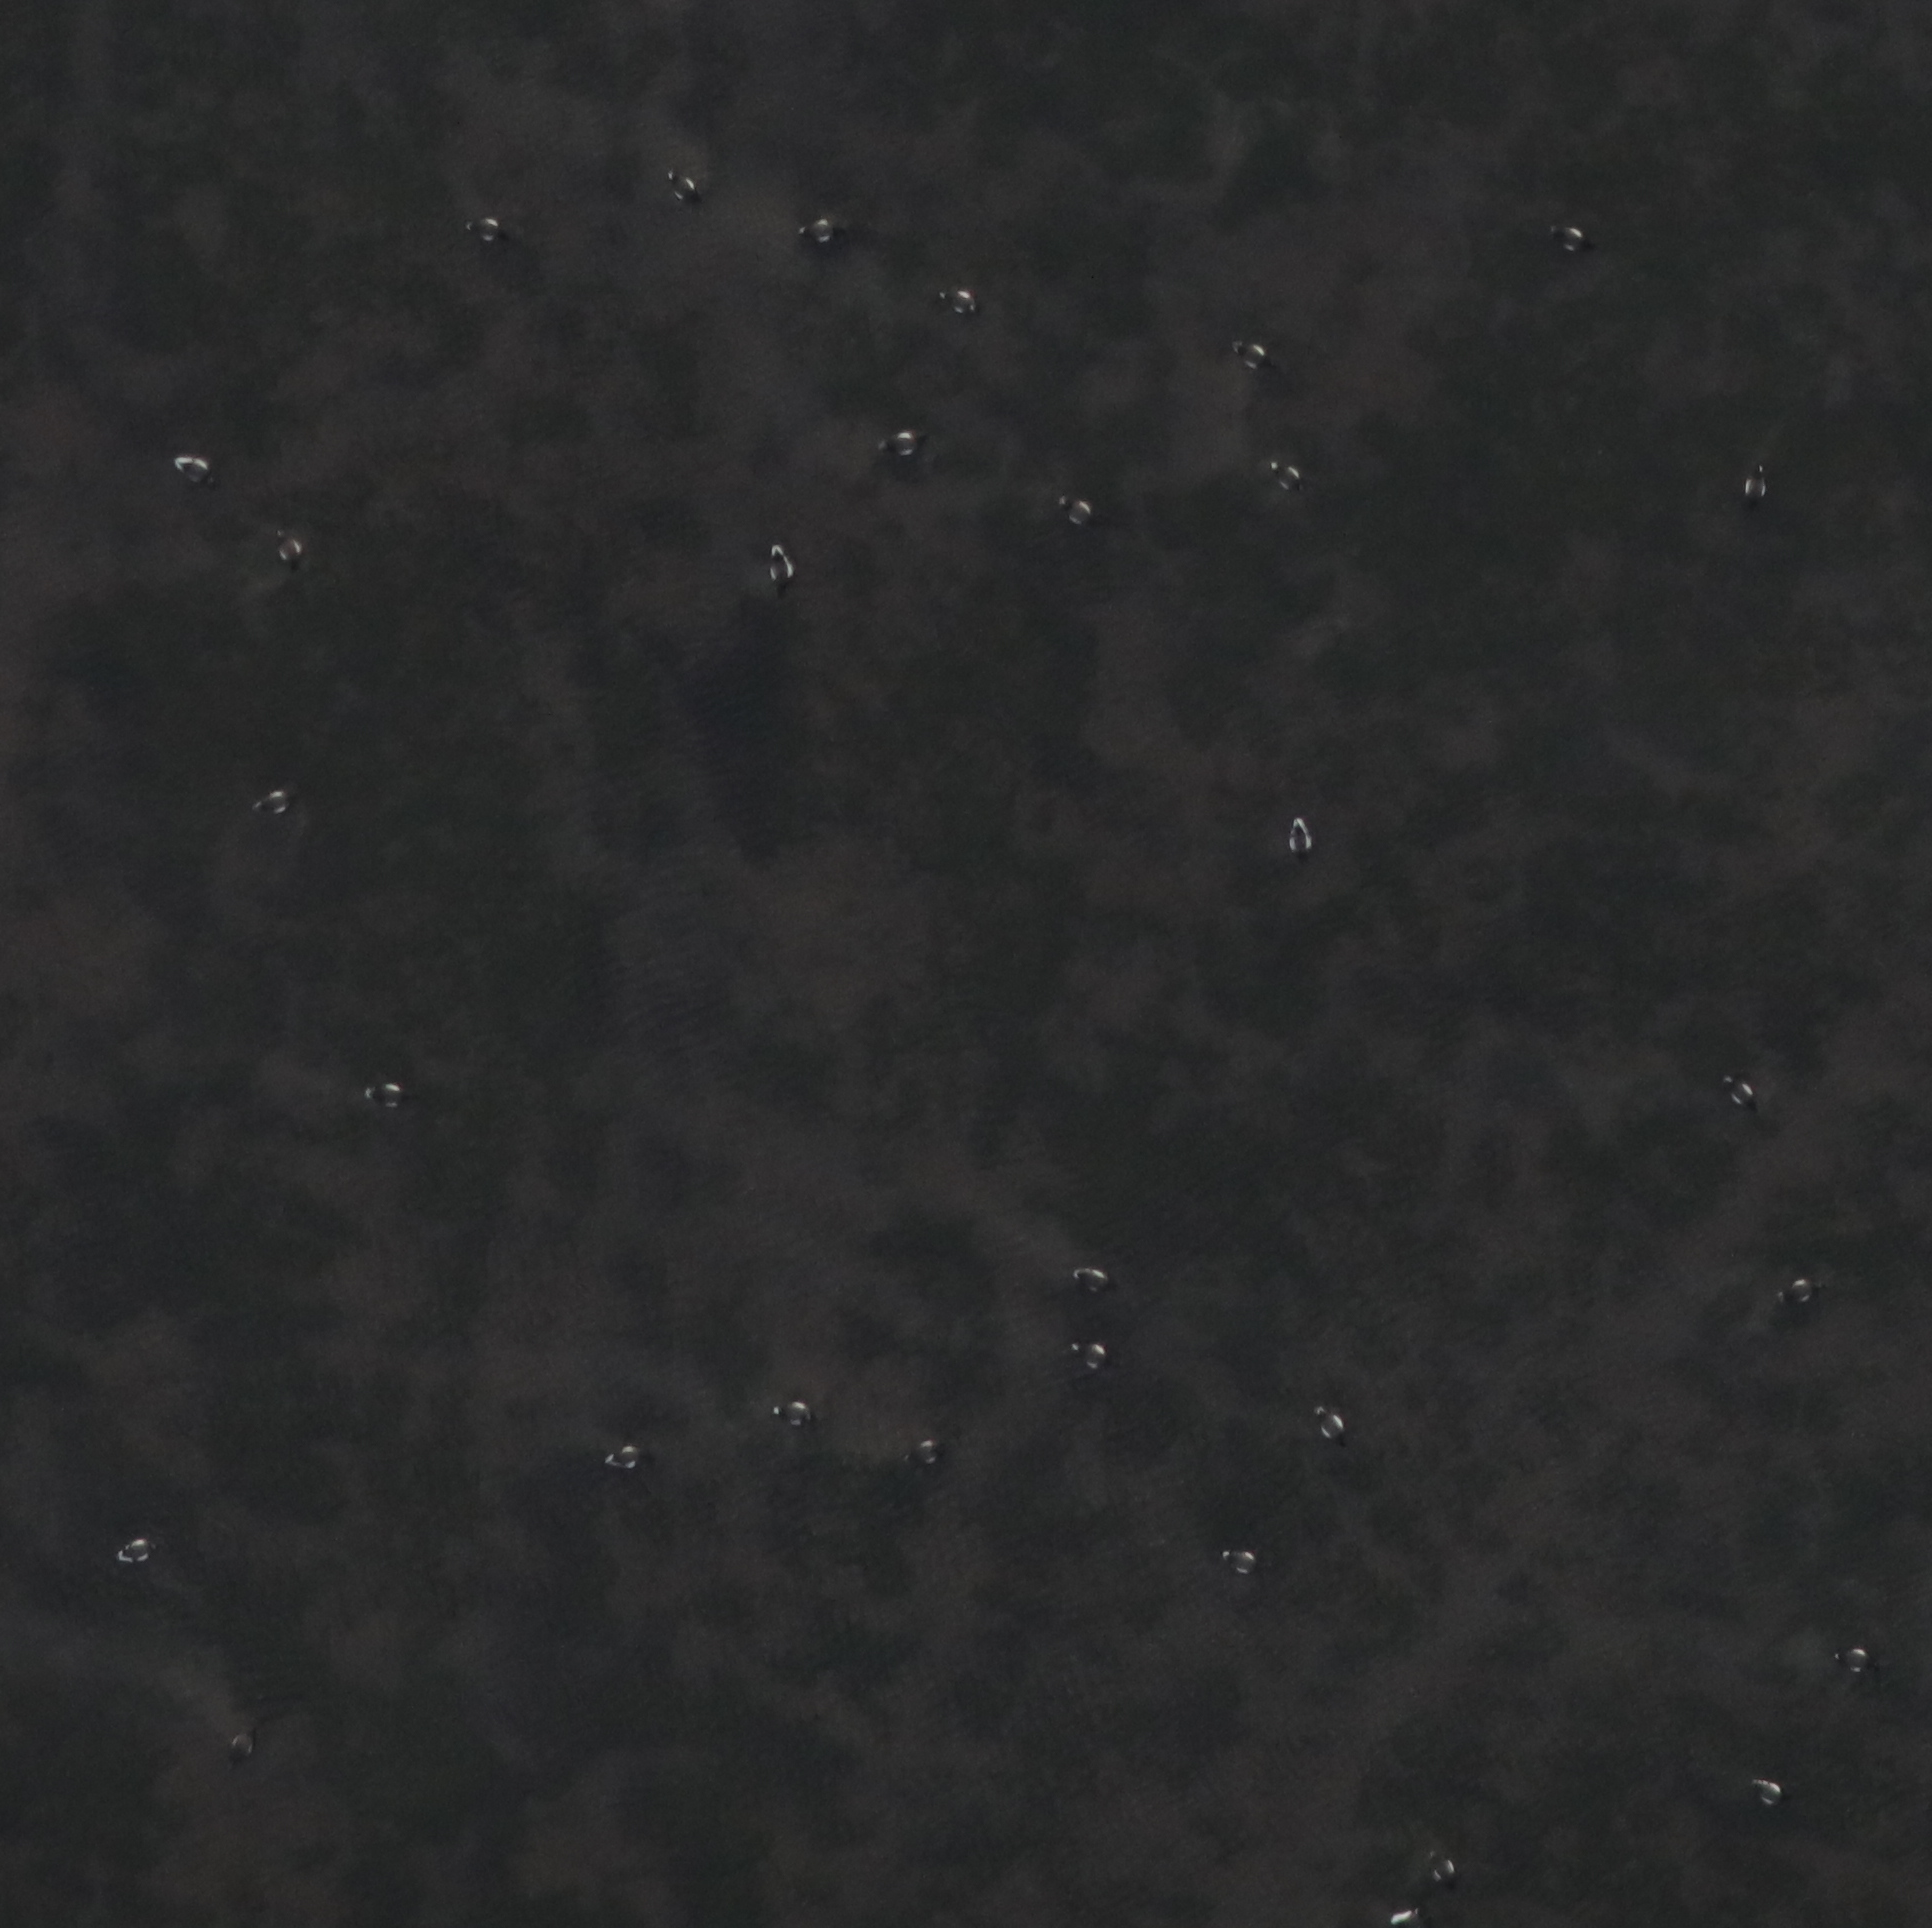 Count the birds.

31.